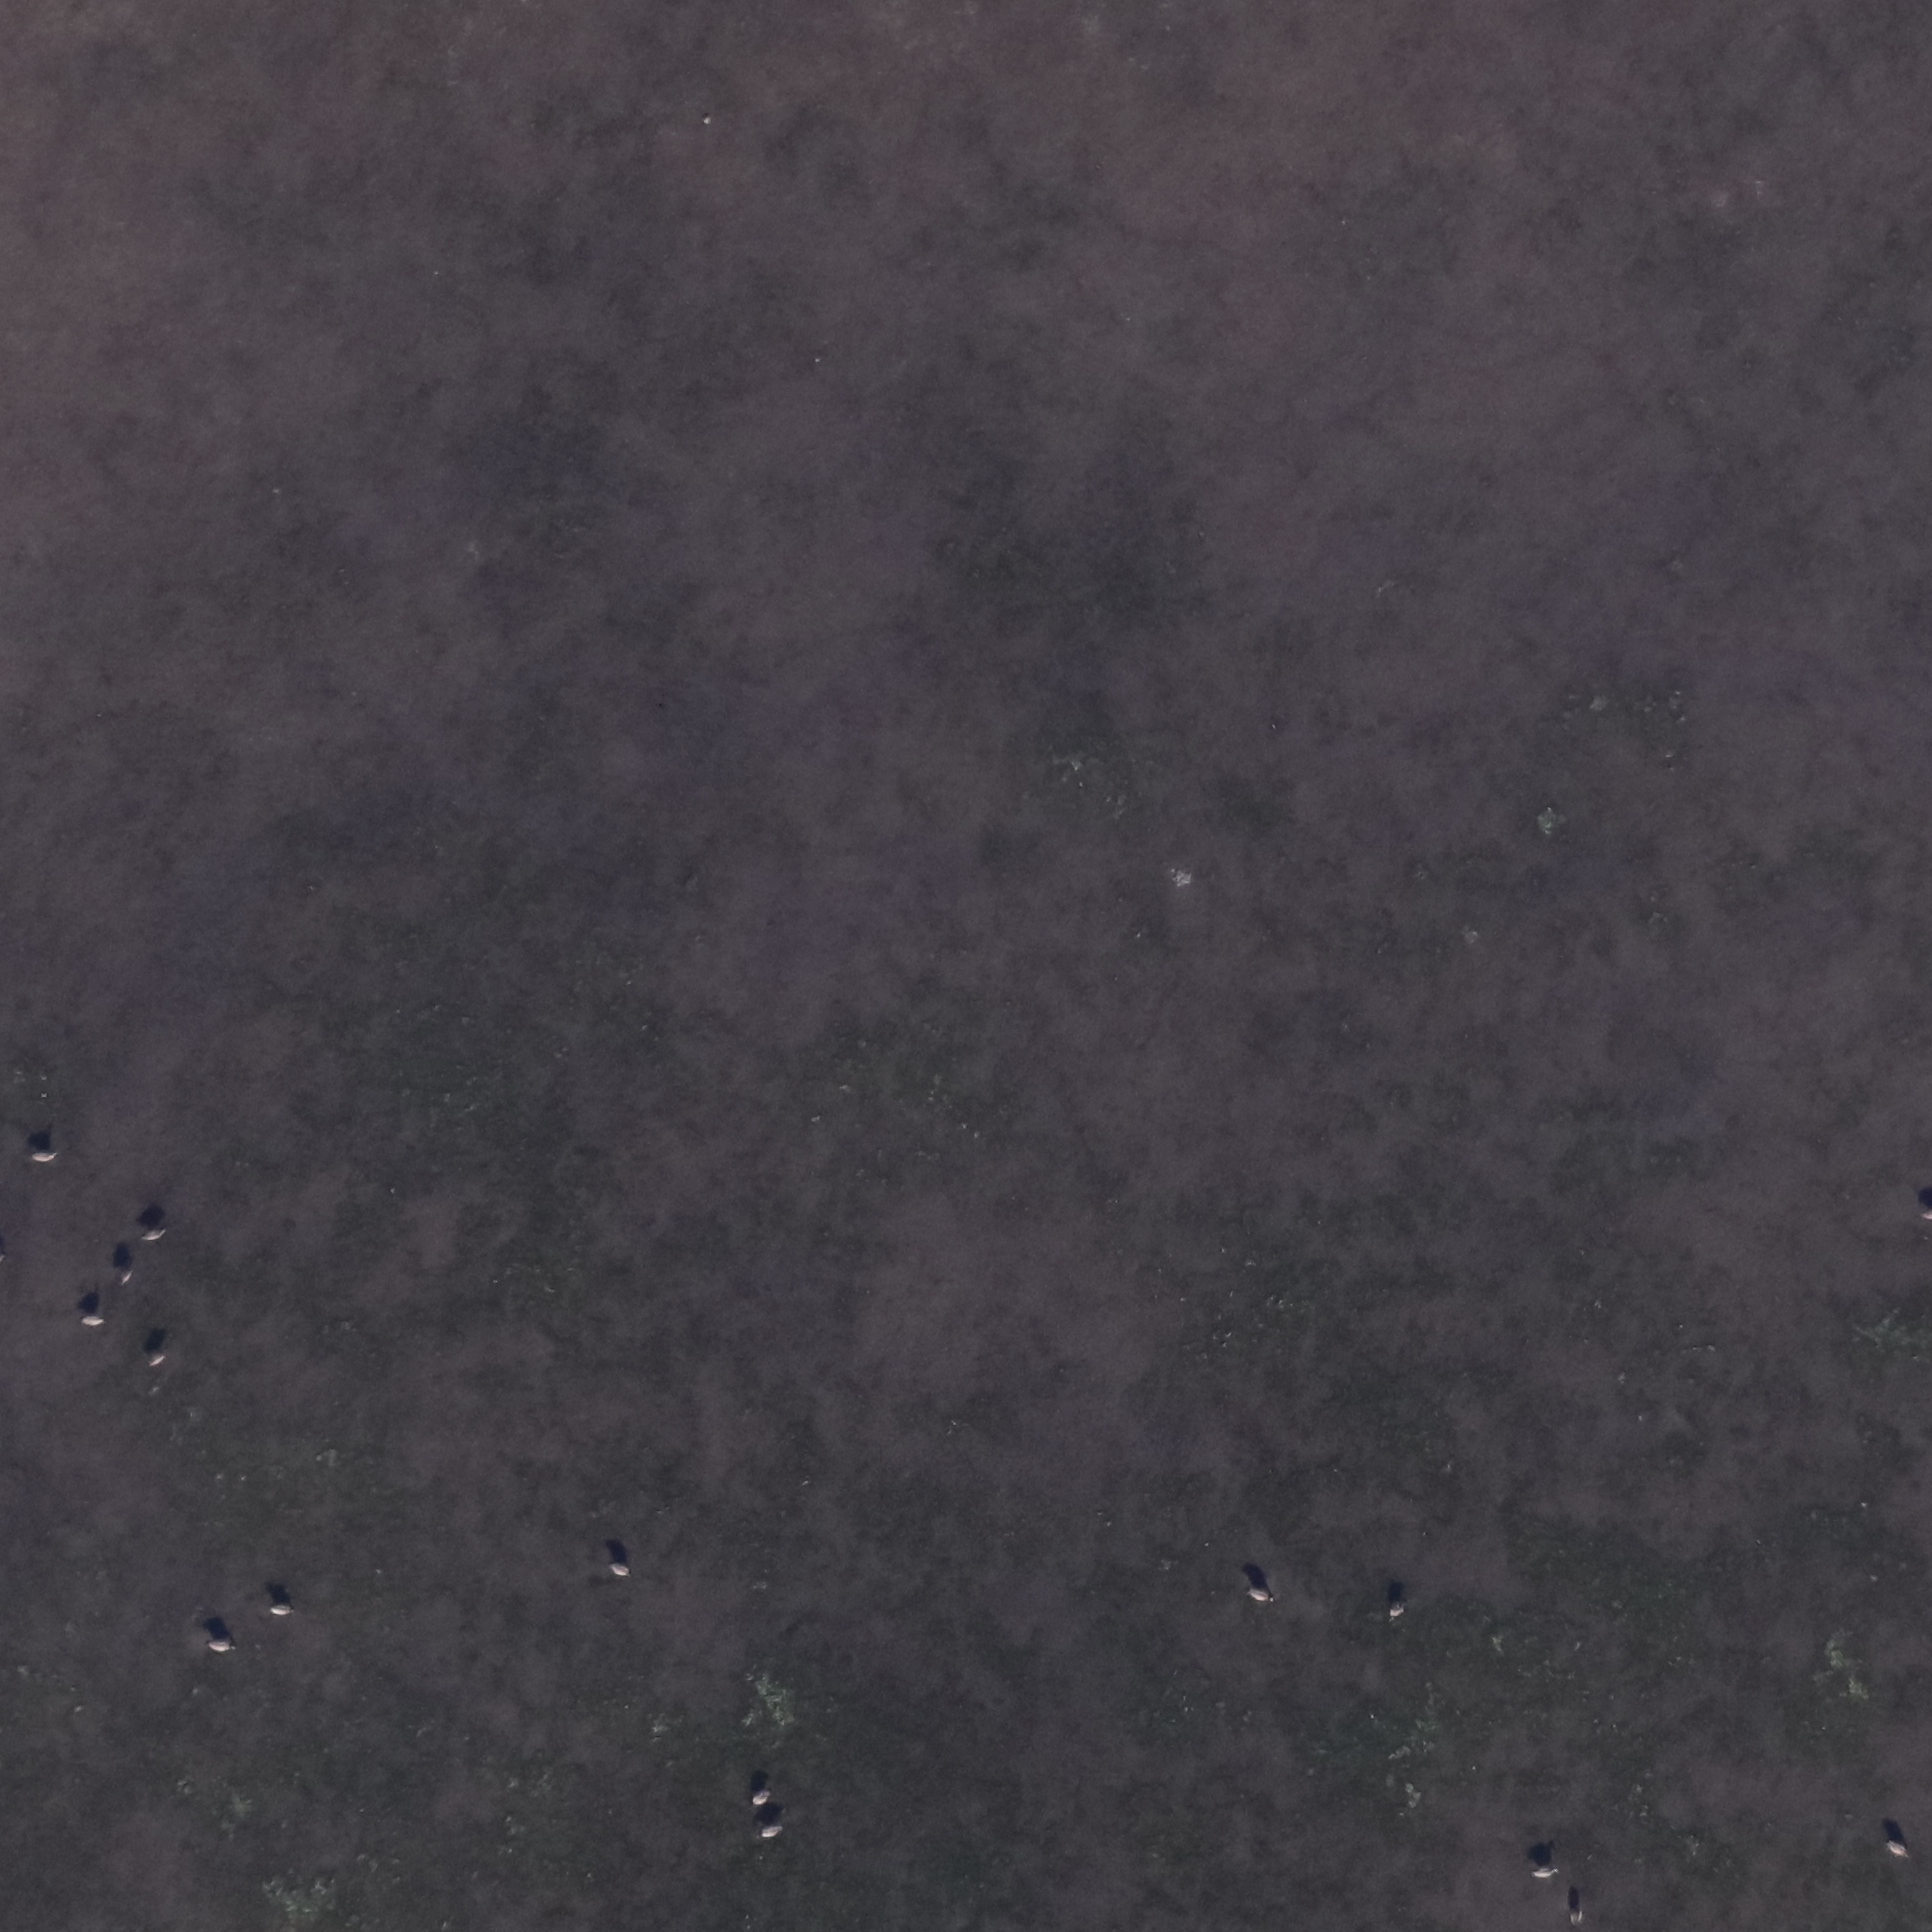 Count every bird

16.